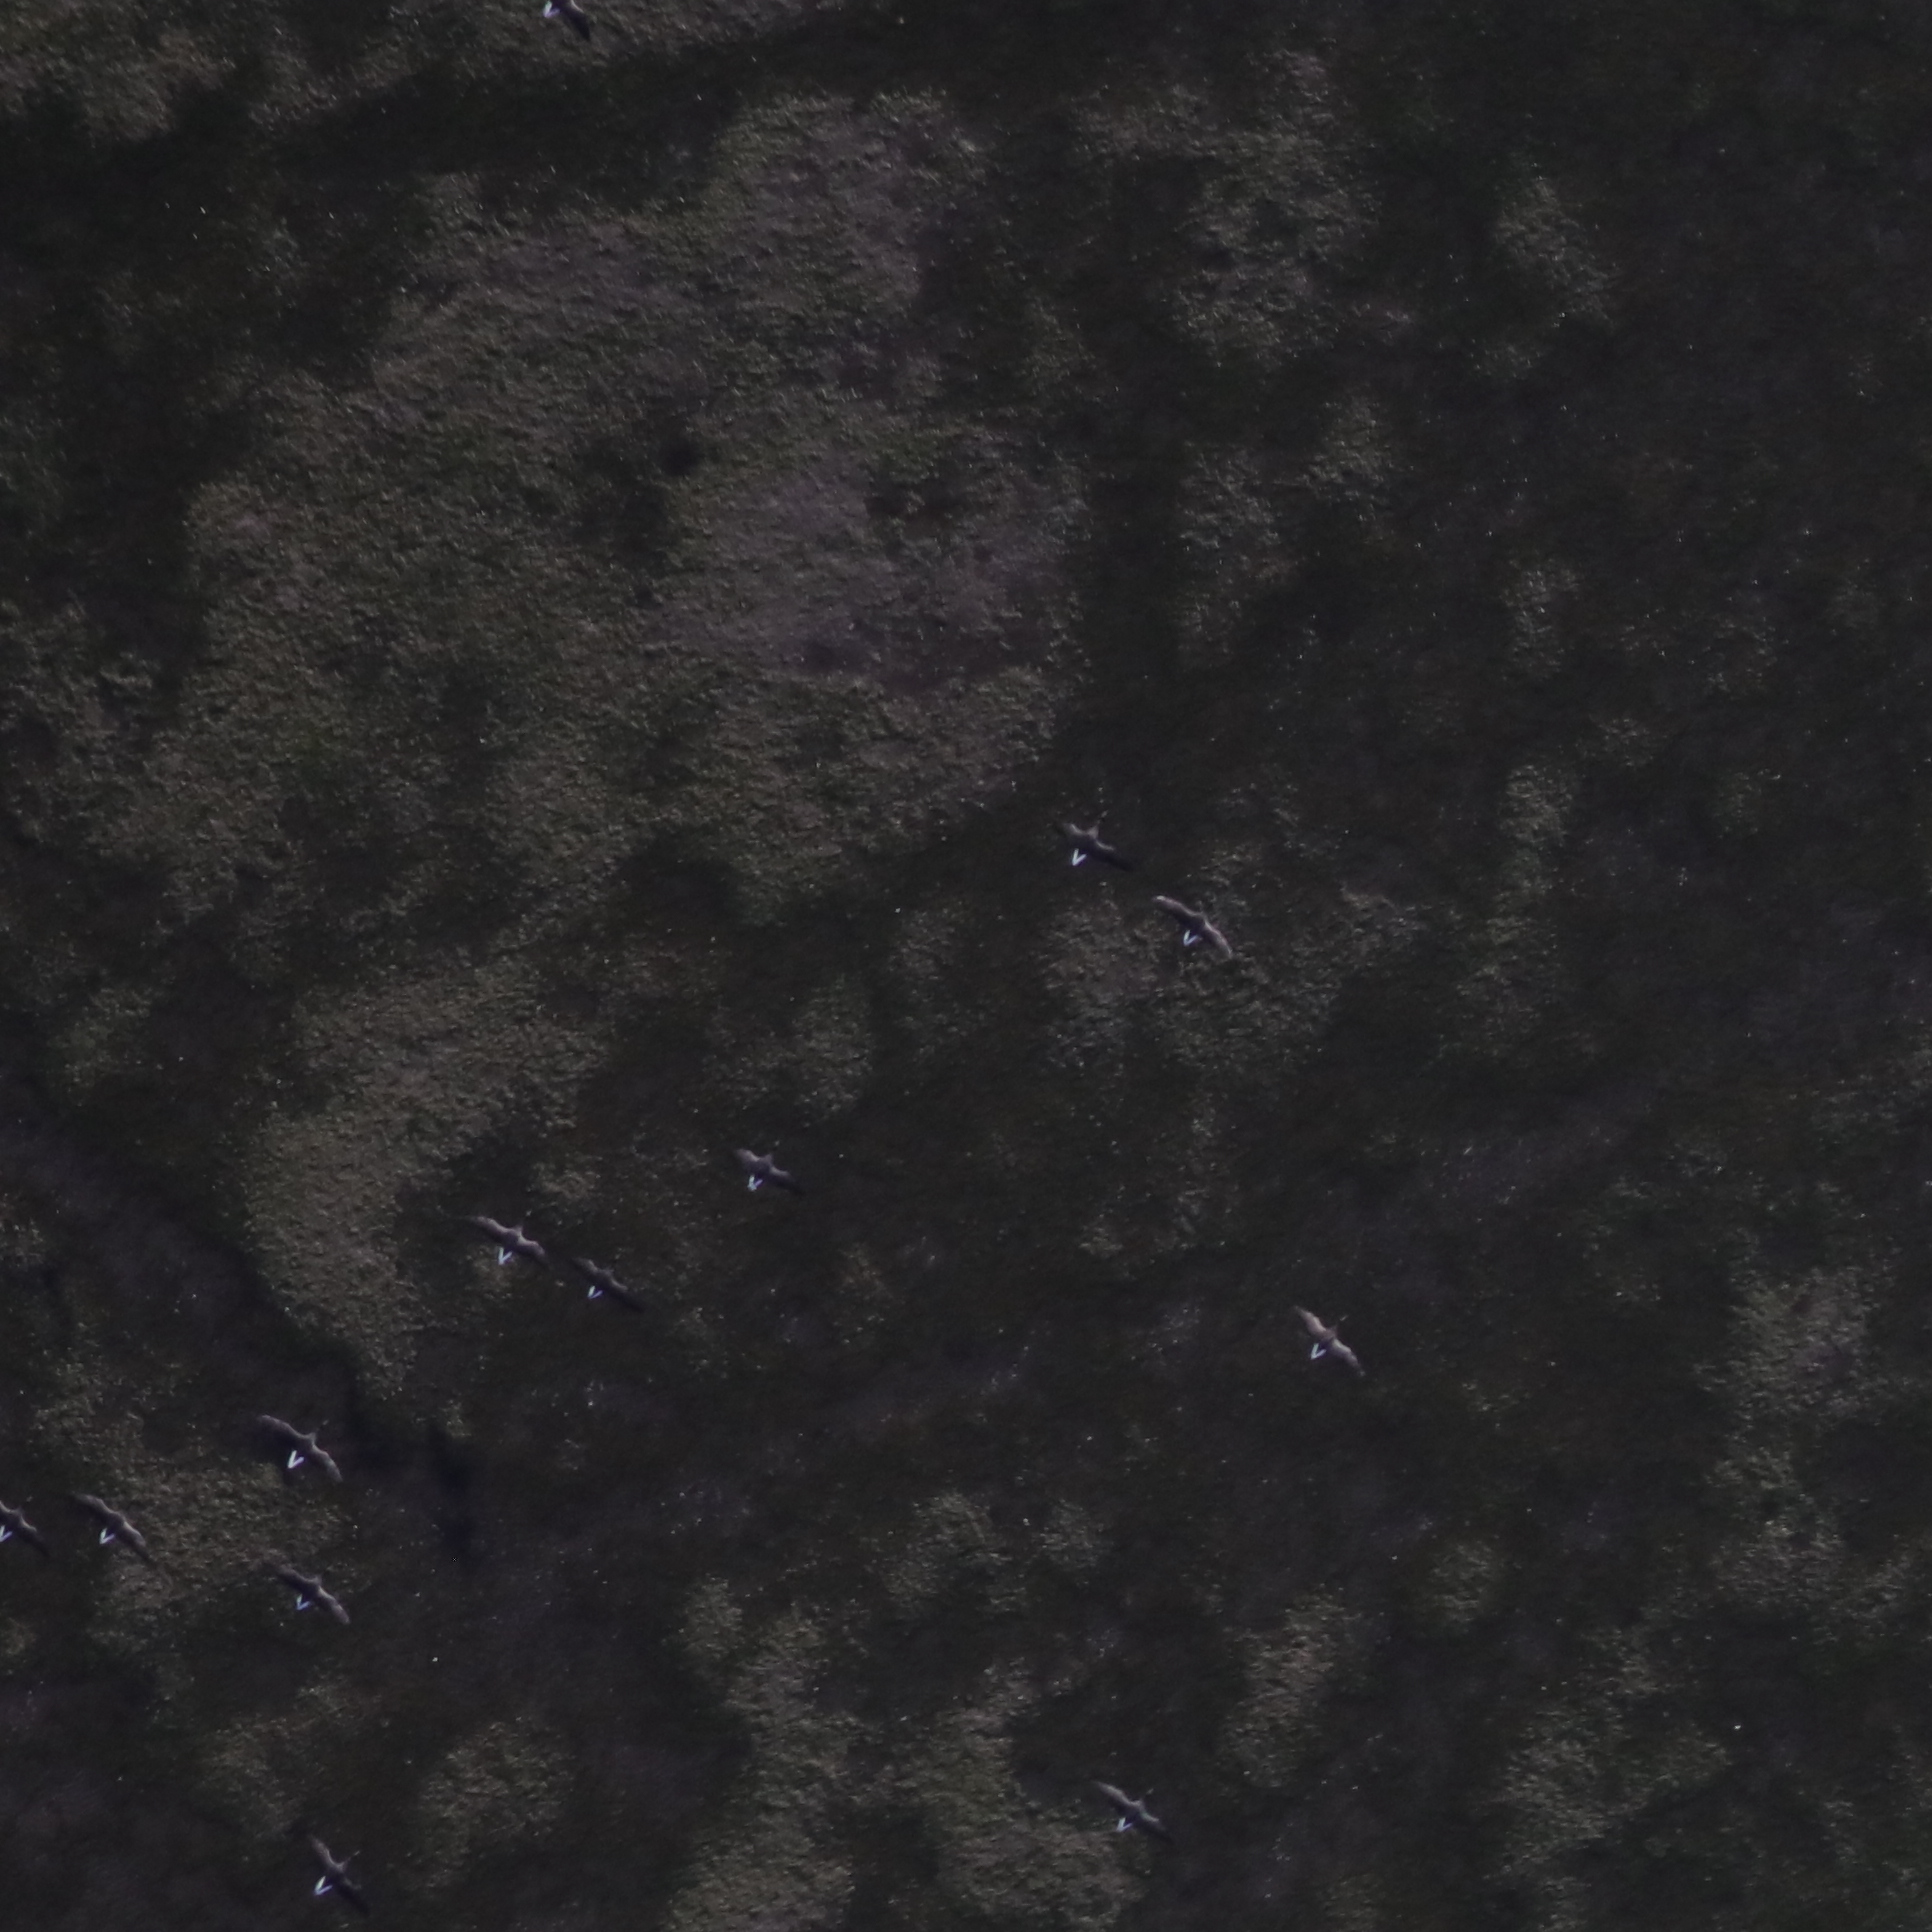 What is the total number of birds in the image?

12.